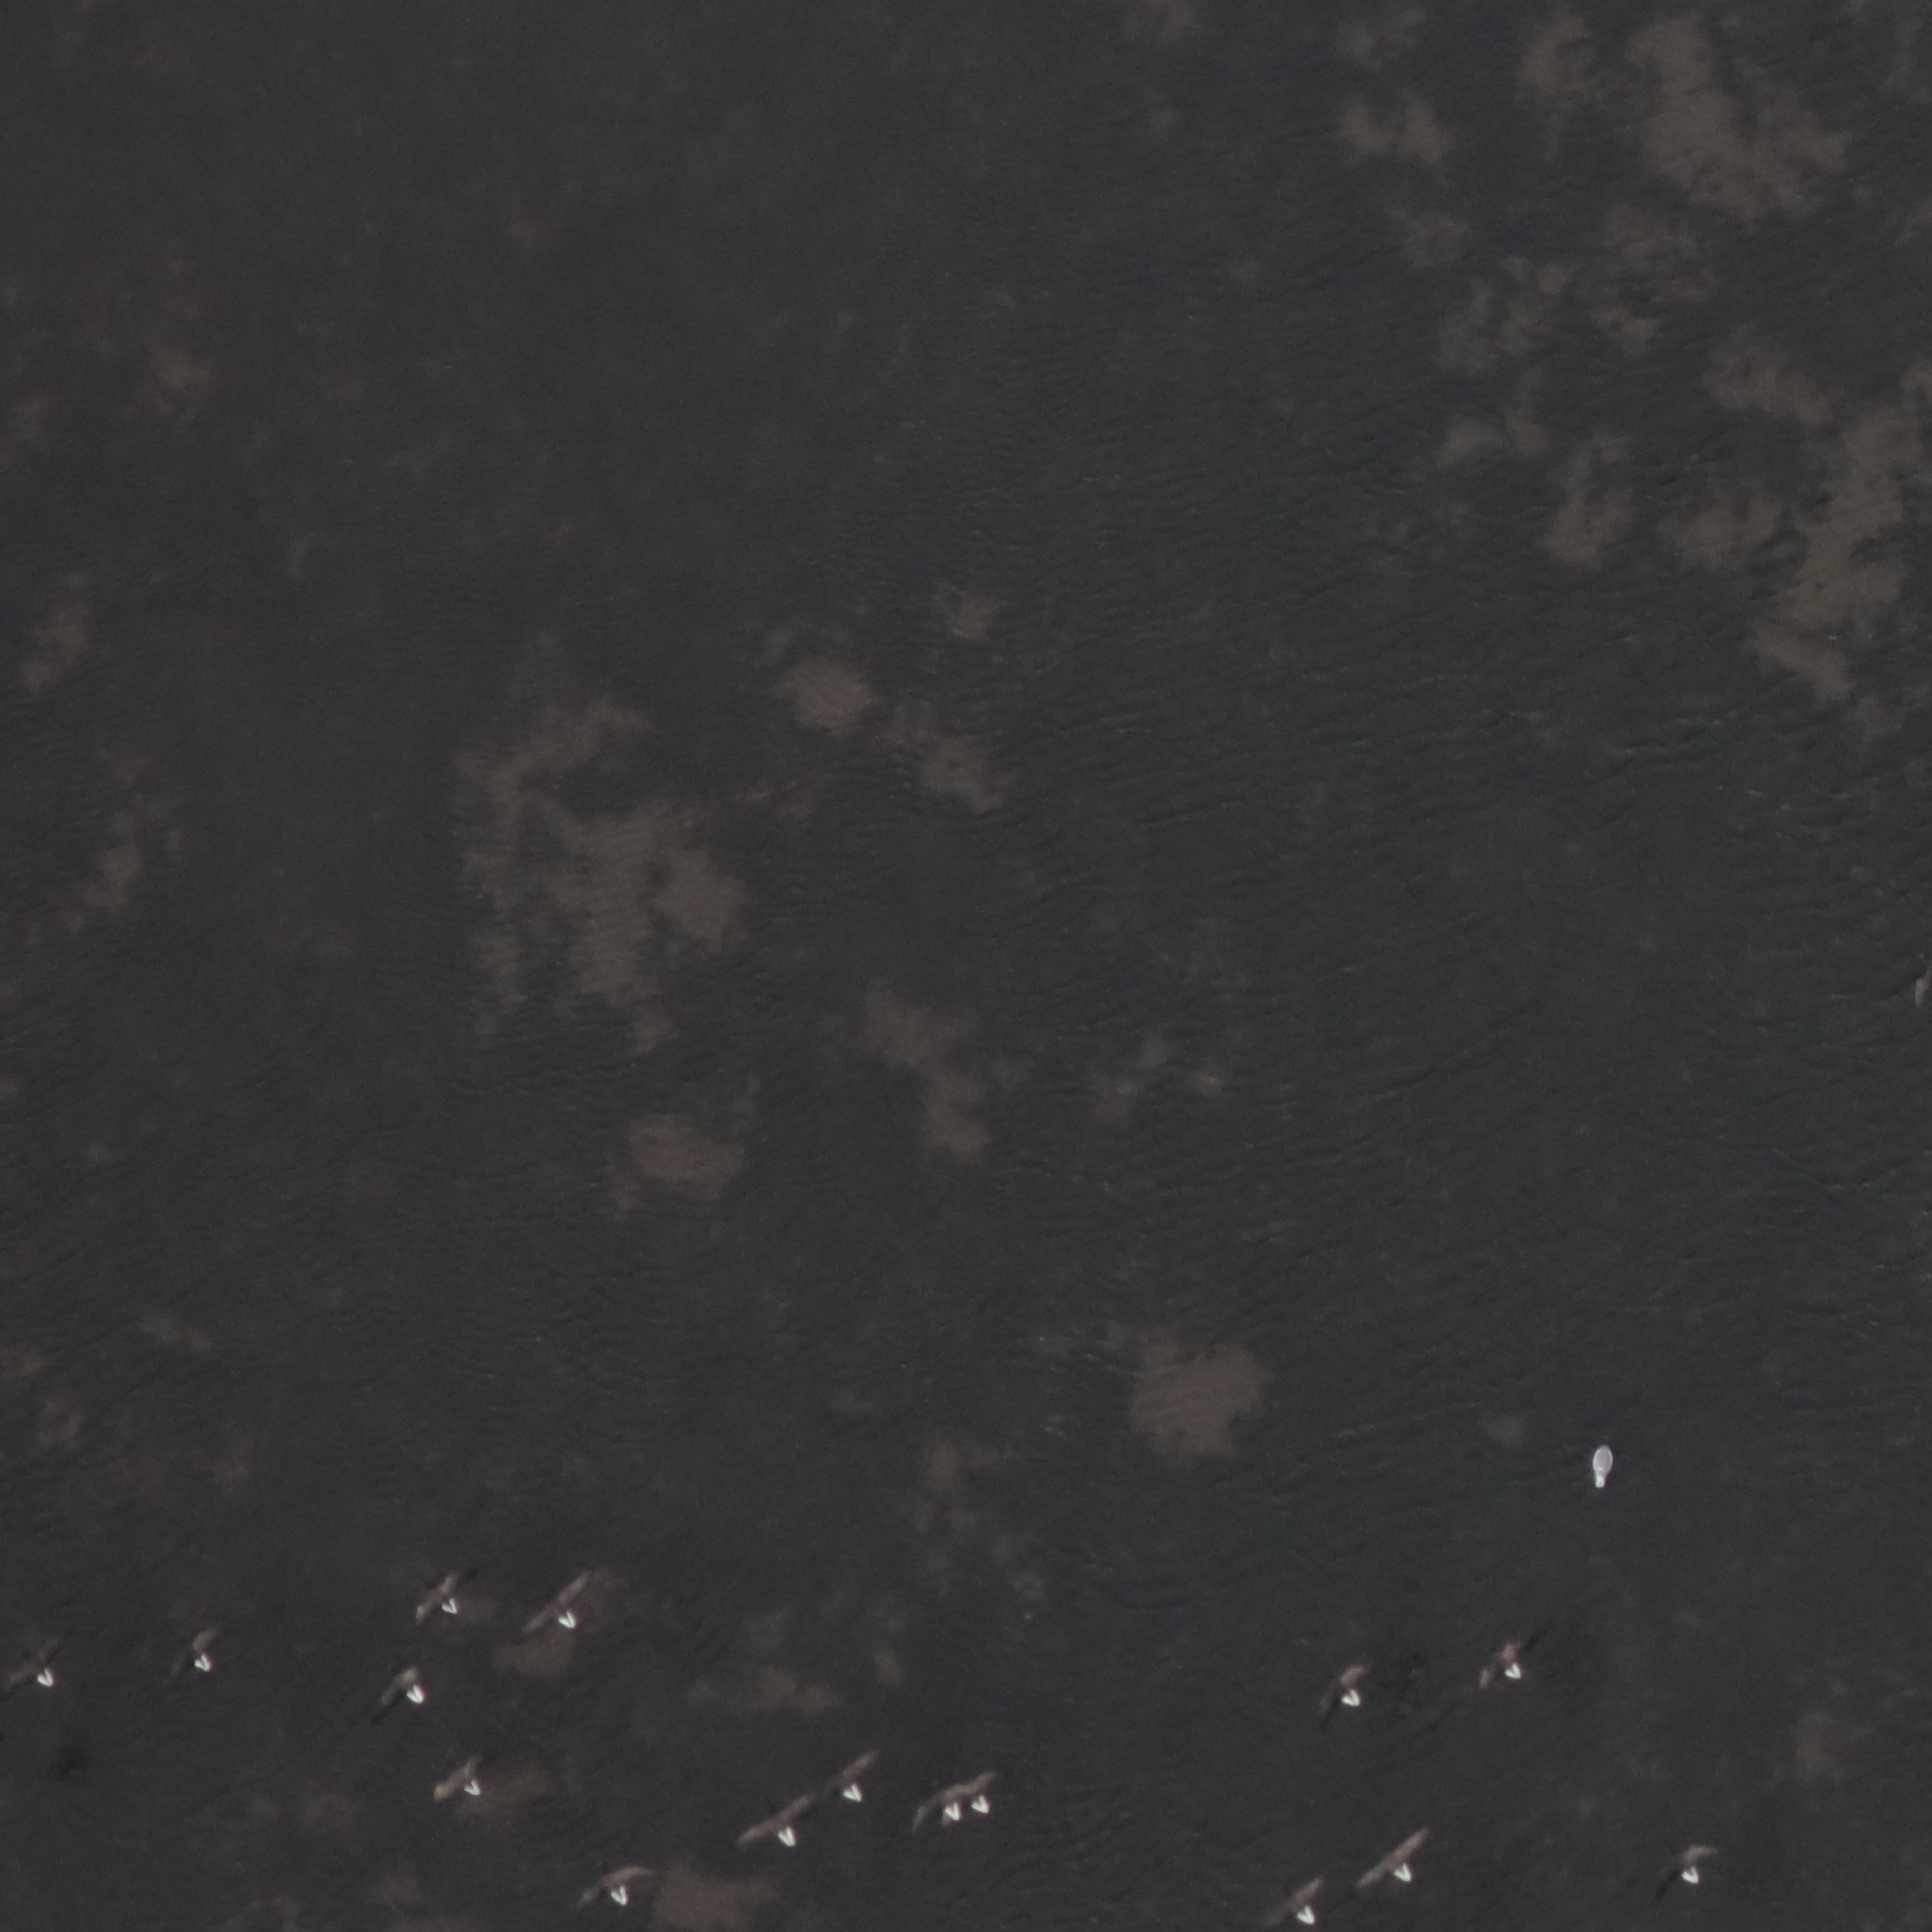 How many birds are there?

17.